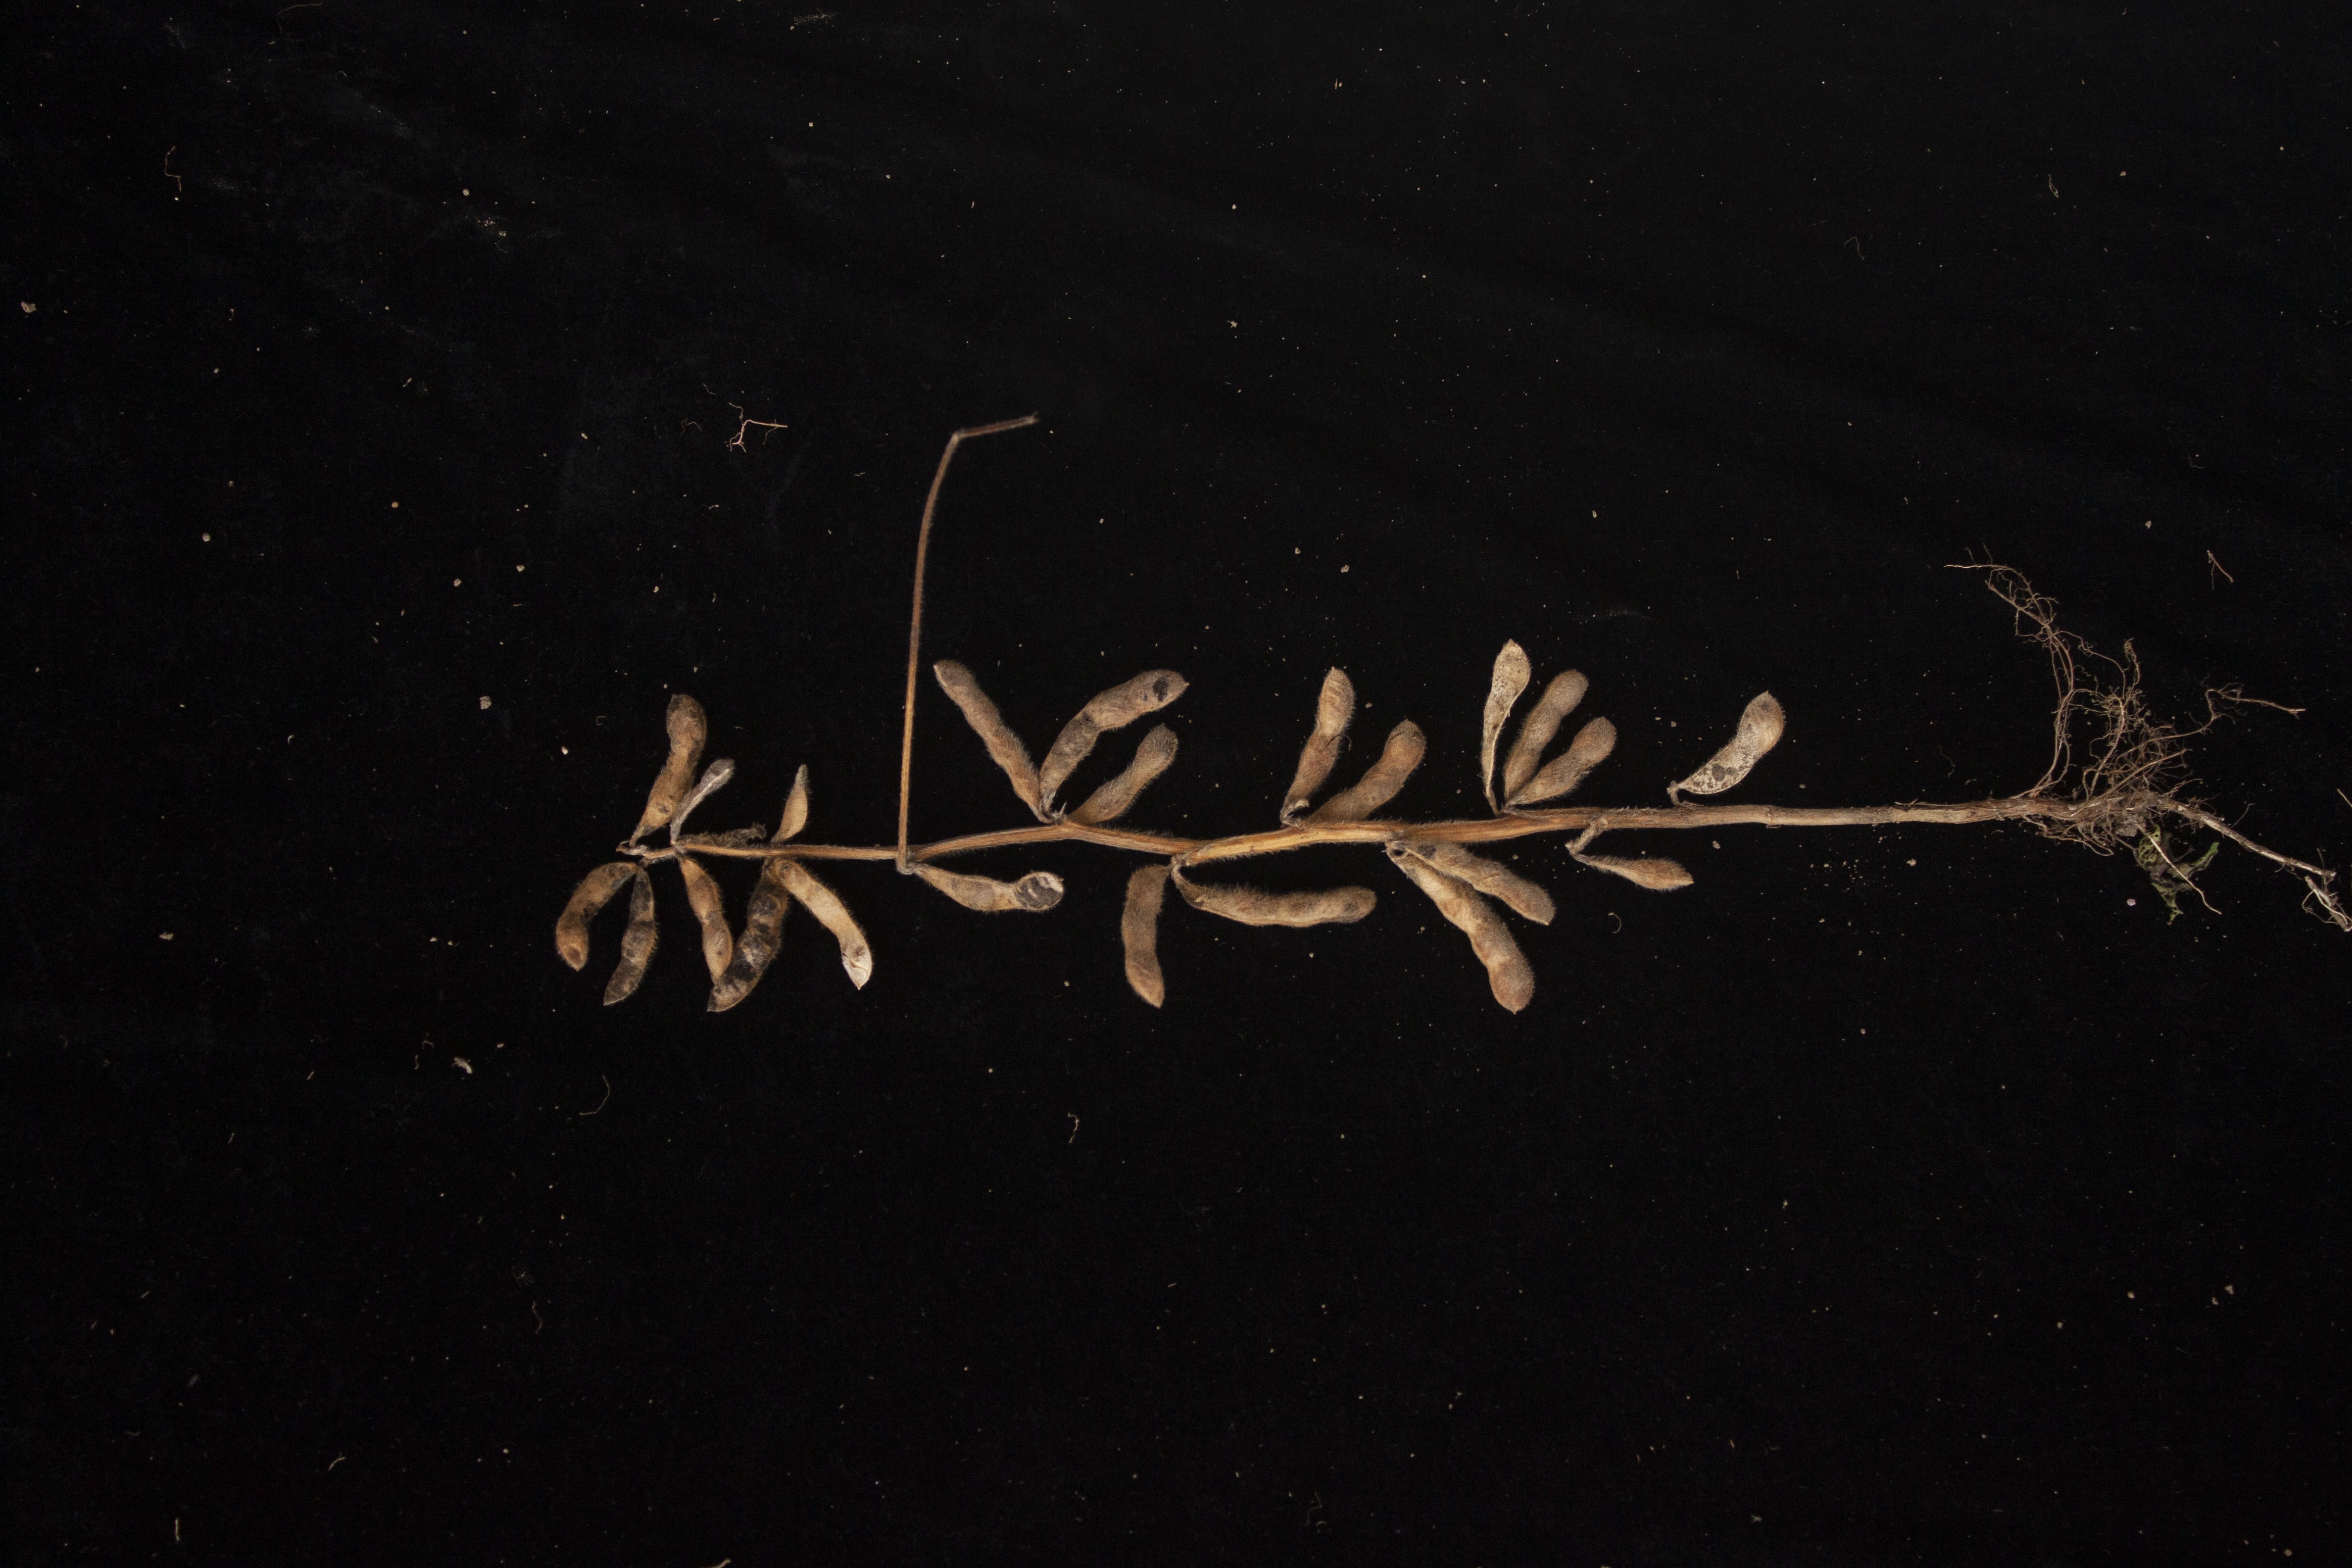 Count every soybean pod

23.